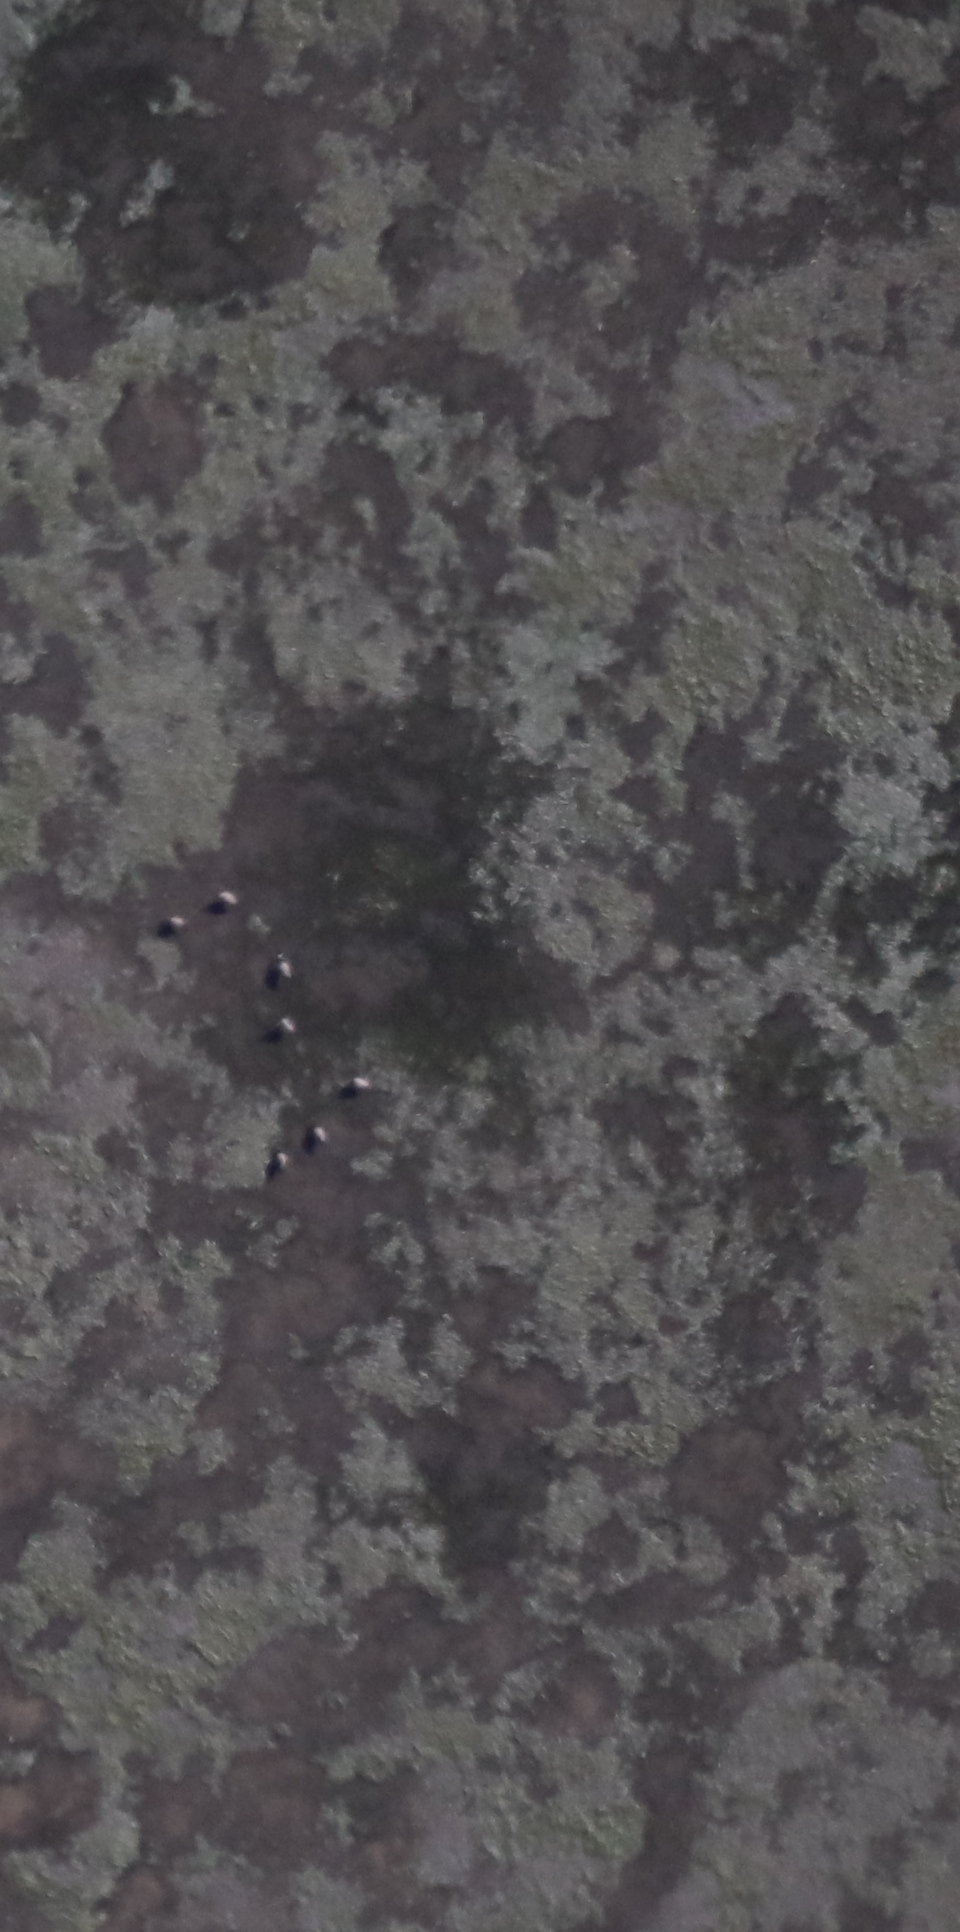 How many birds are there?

7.